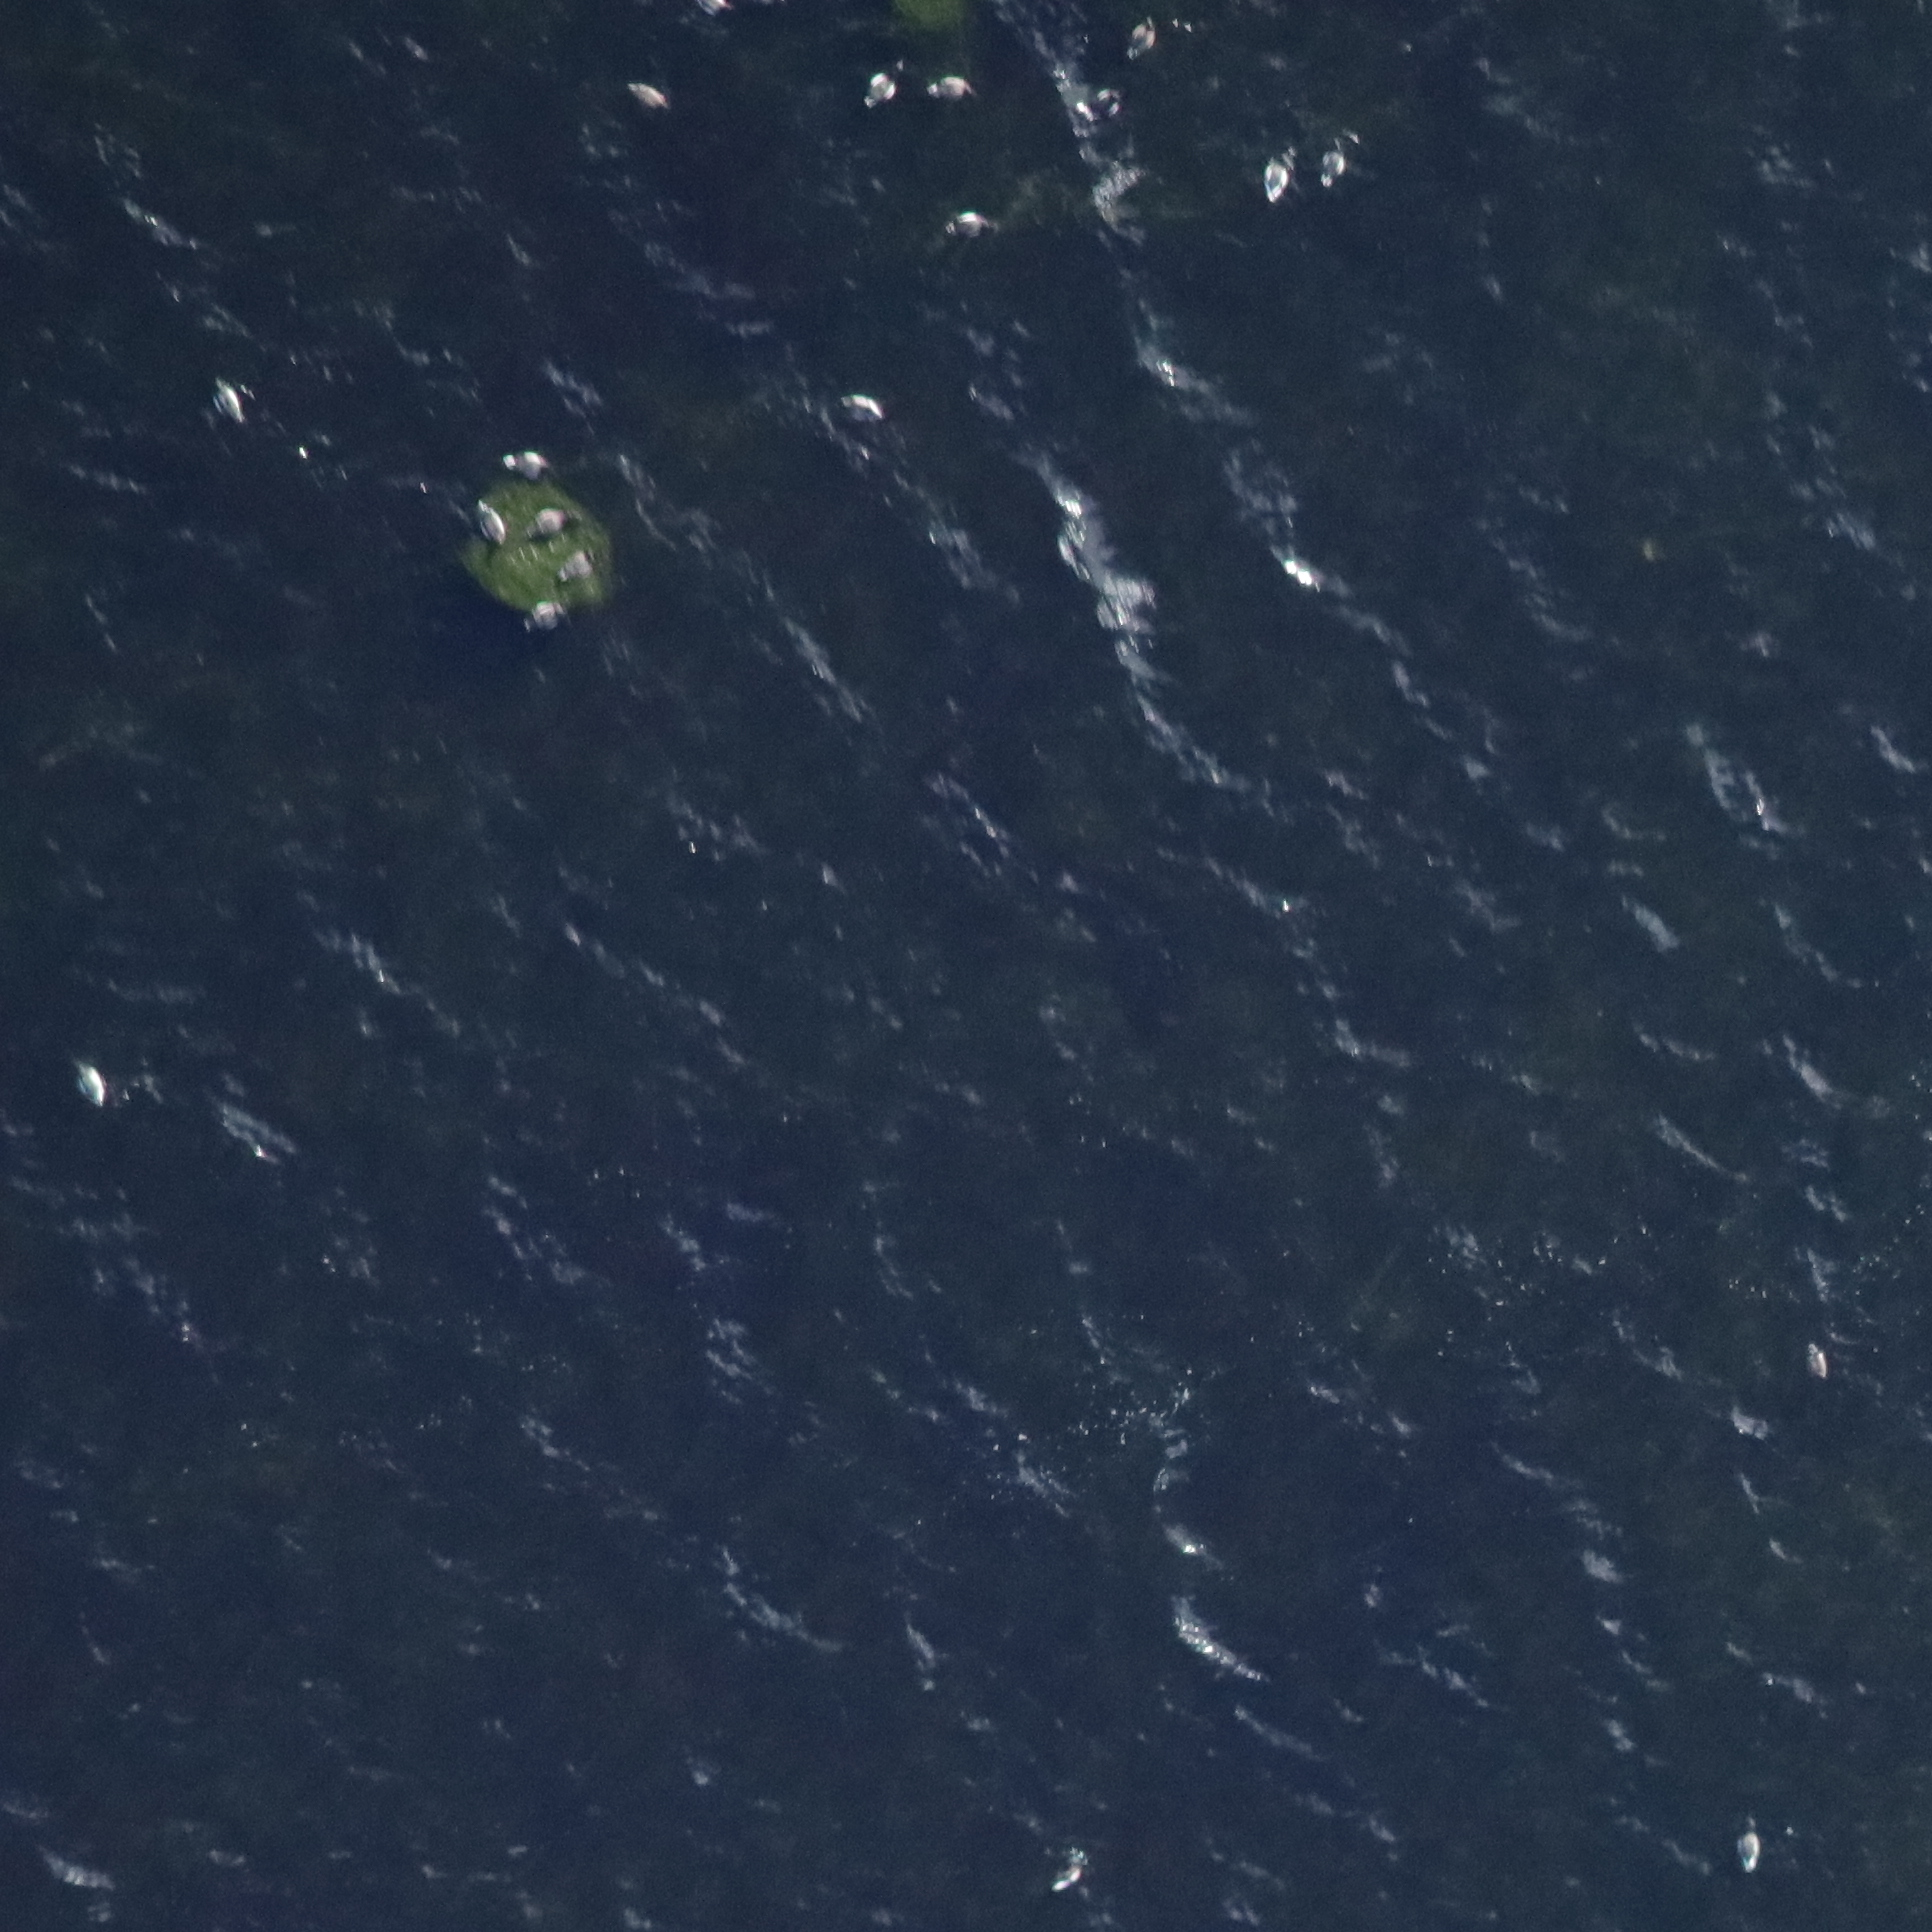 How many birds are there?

20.